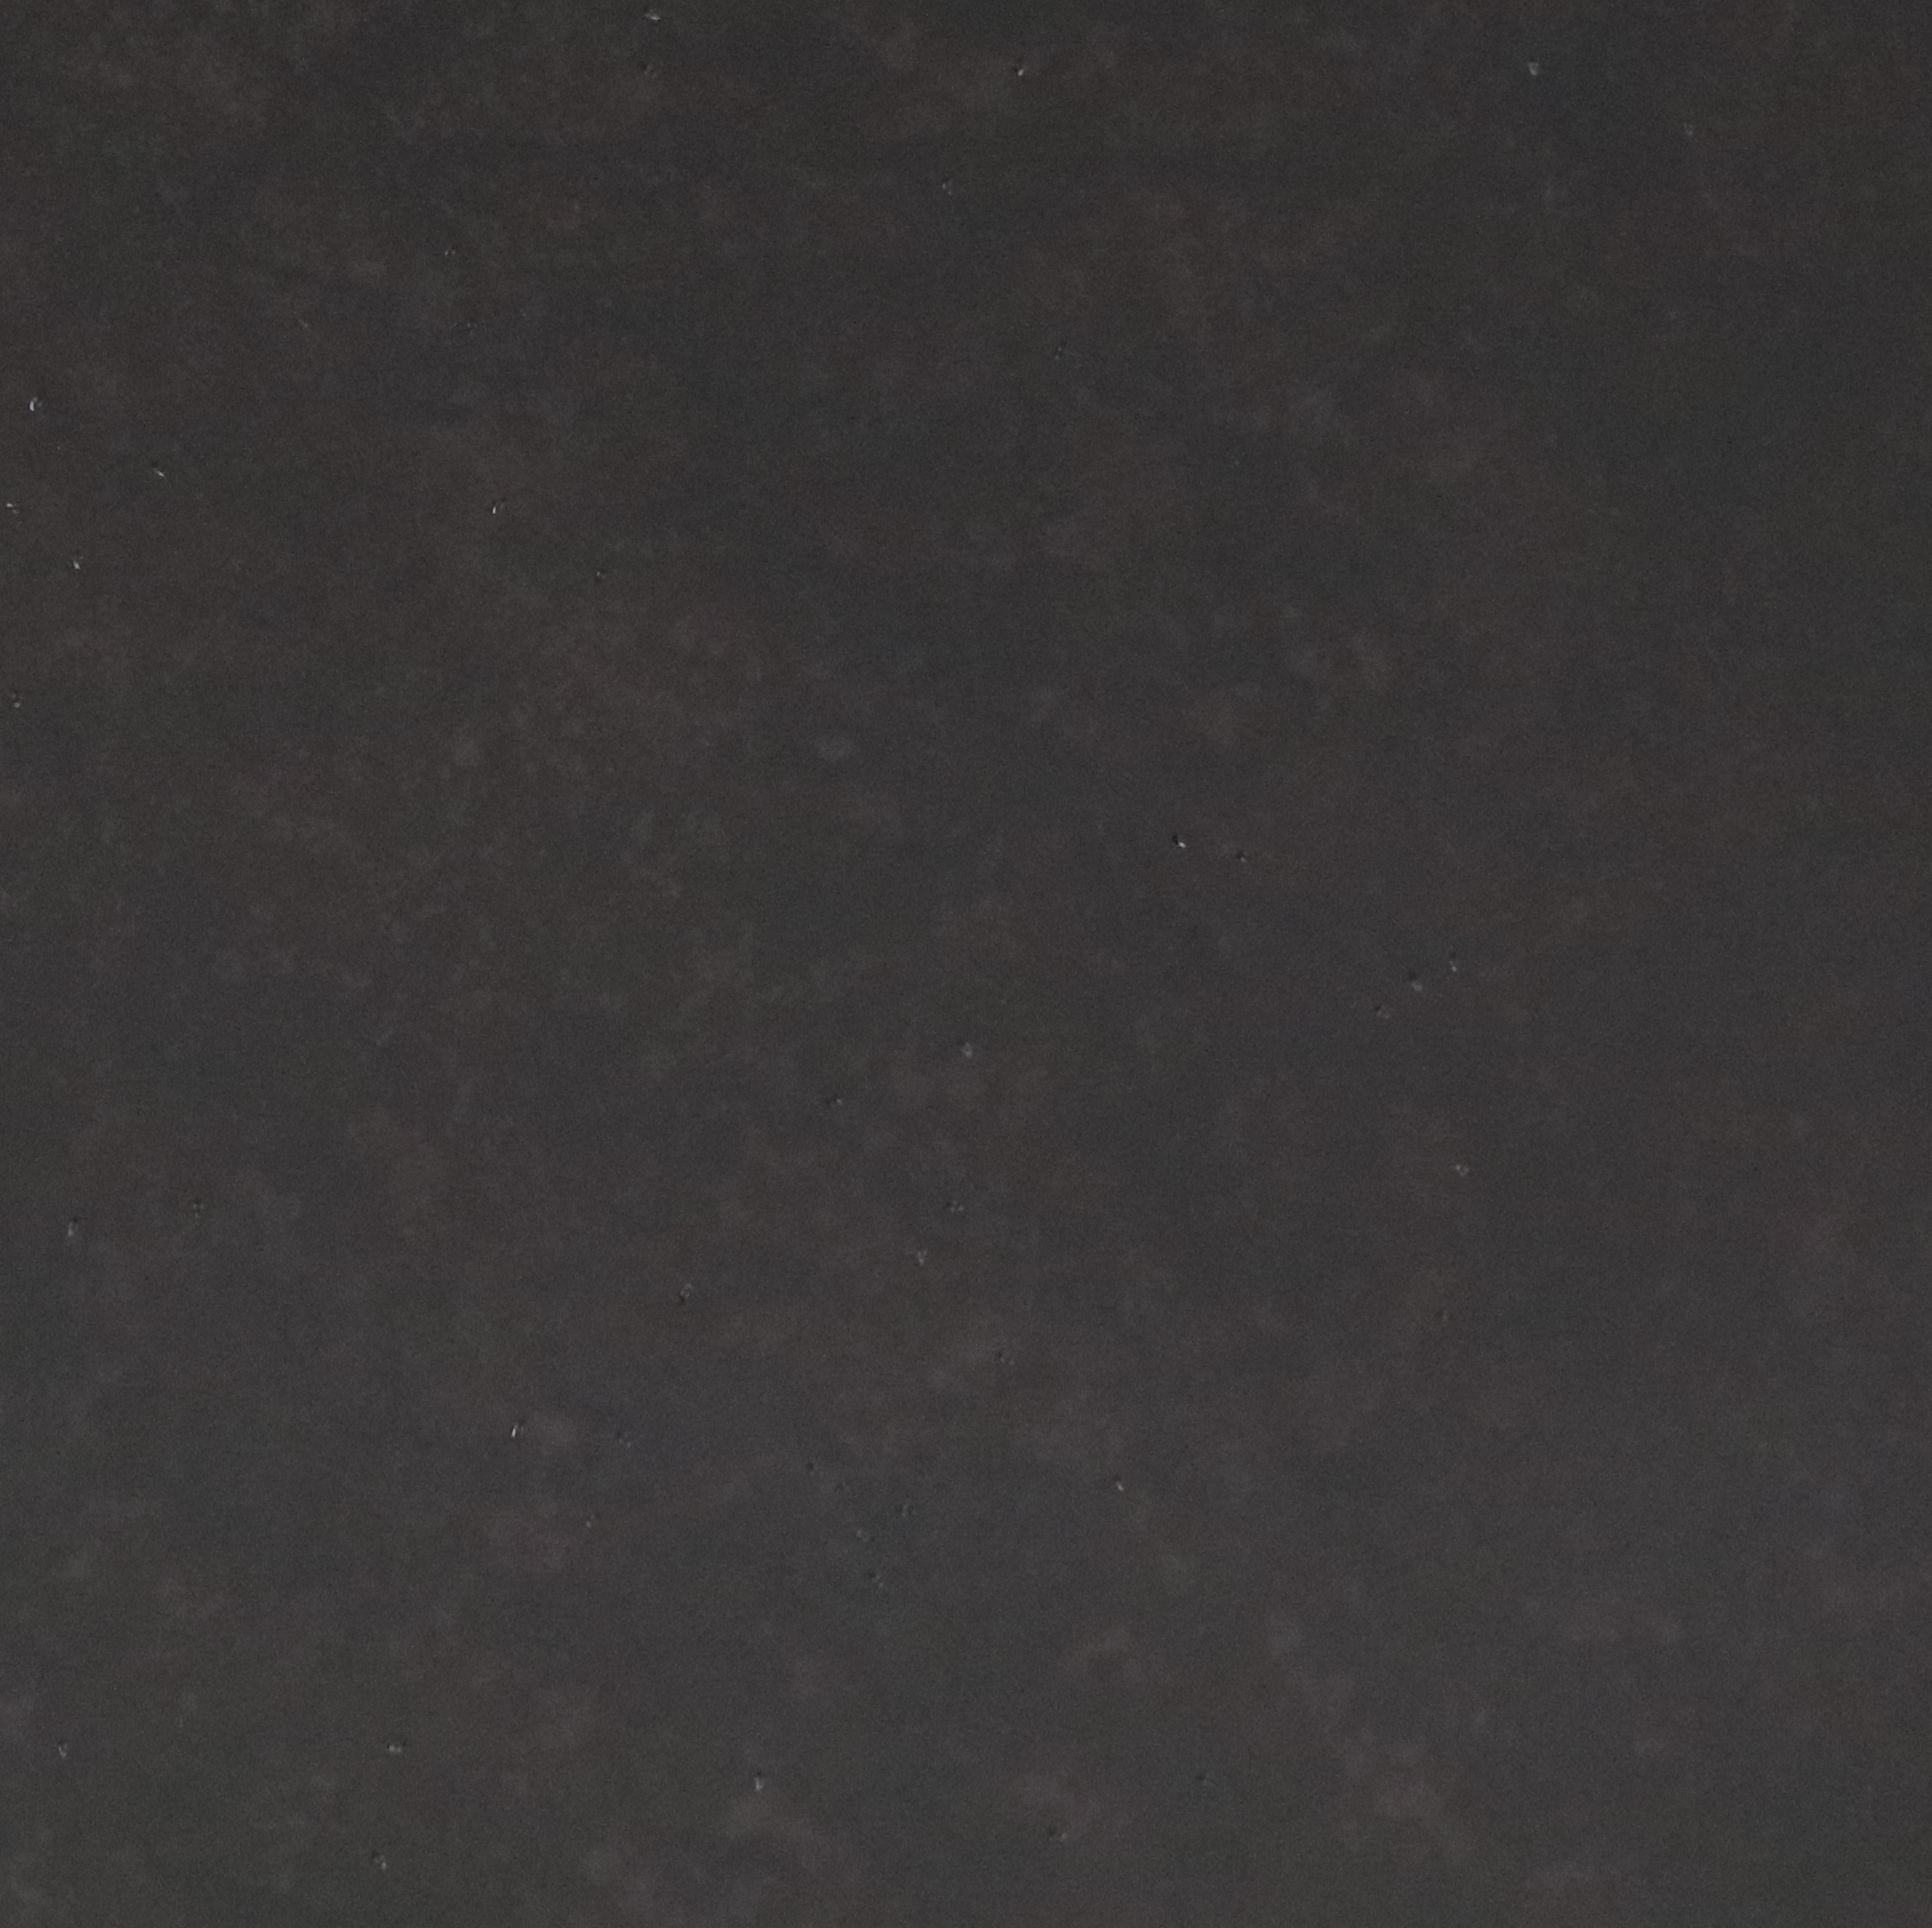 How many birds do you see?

45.